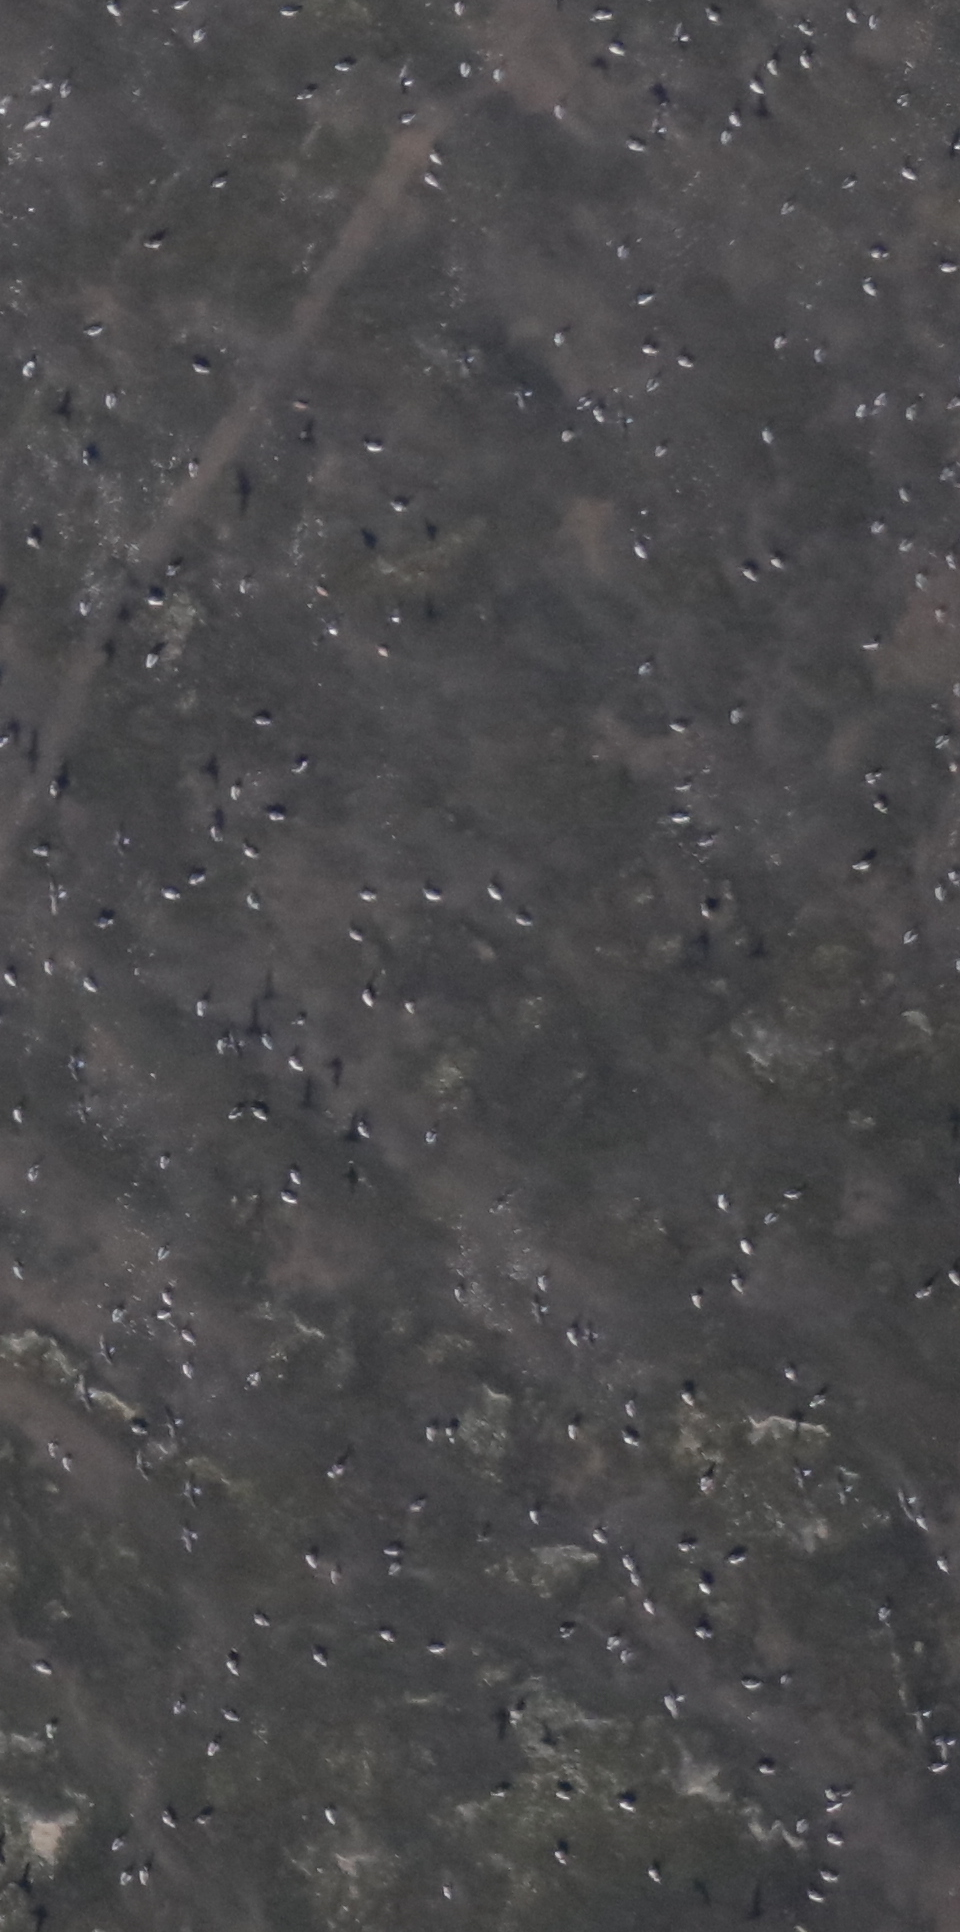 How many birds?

248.